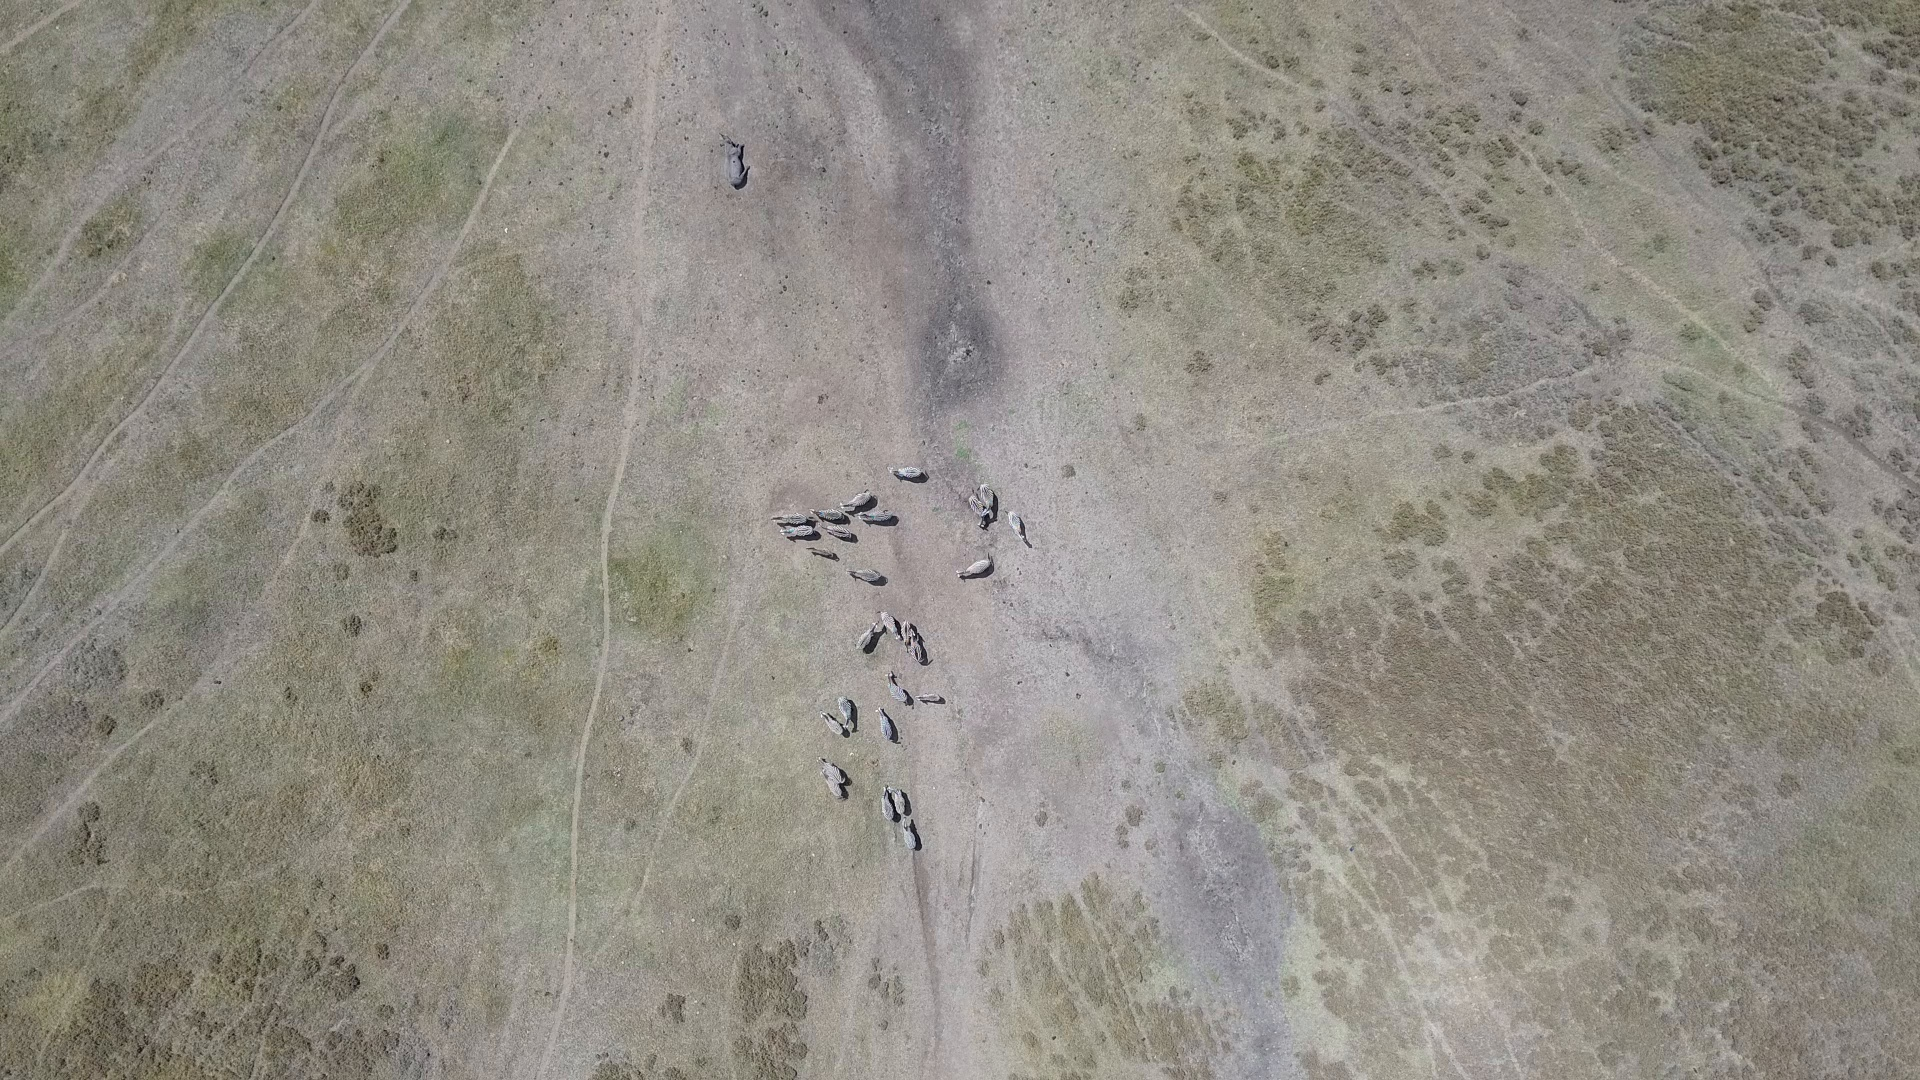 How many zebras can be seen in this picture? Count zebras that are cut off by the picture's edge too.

26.